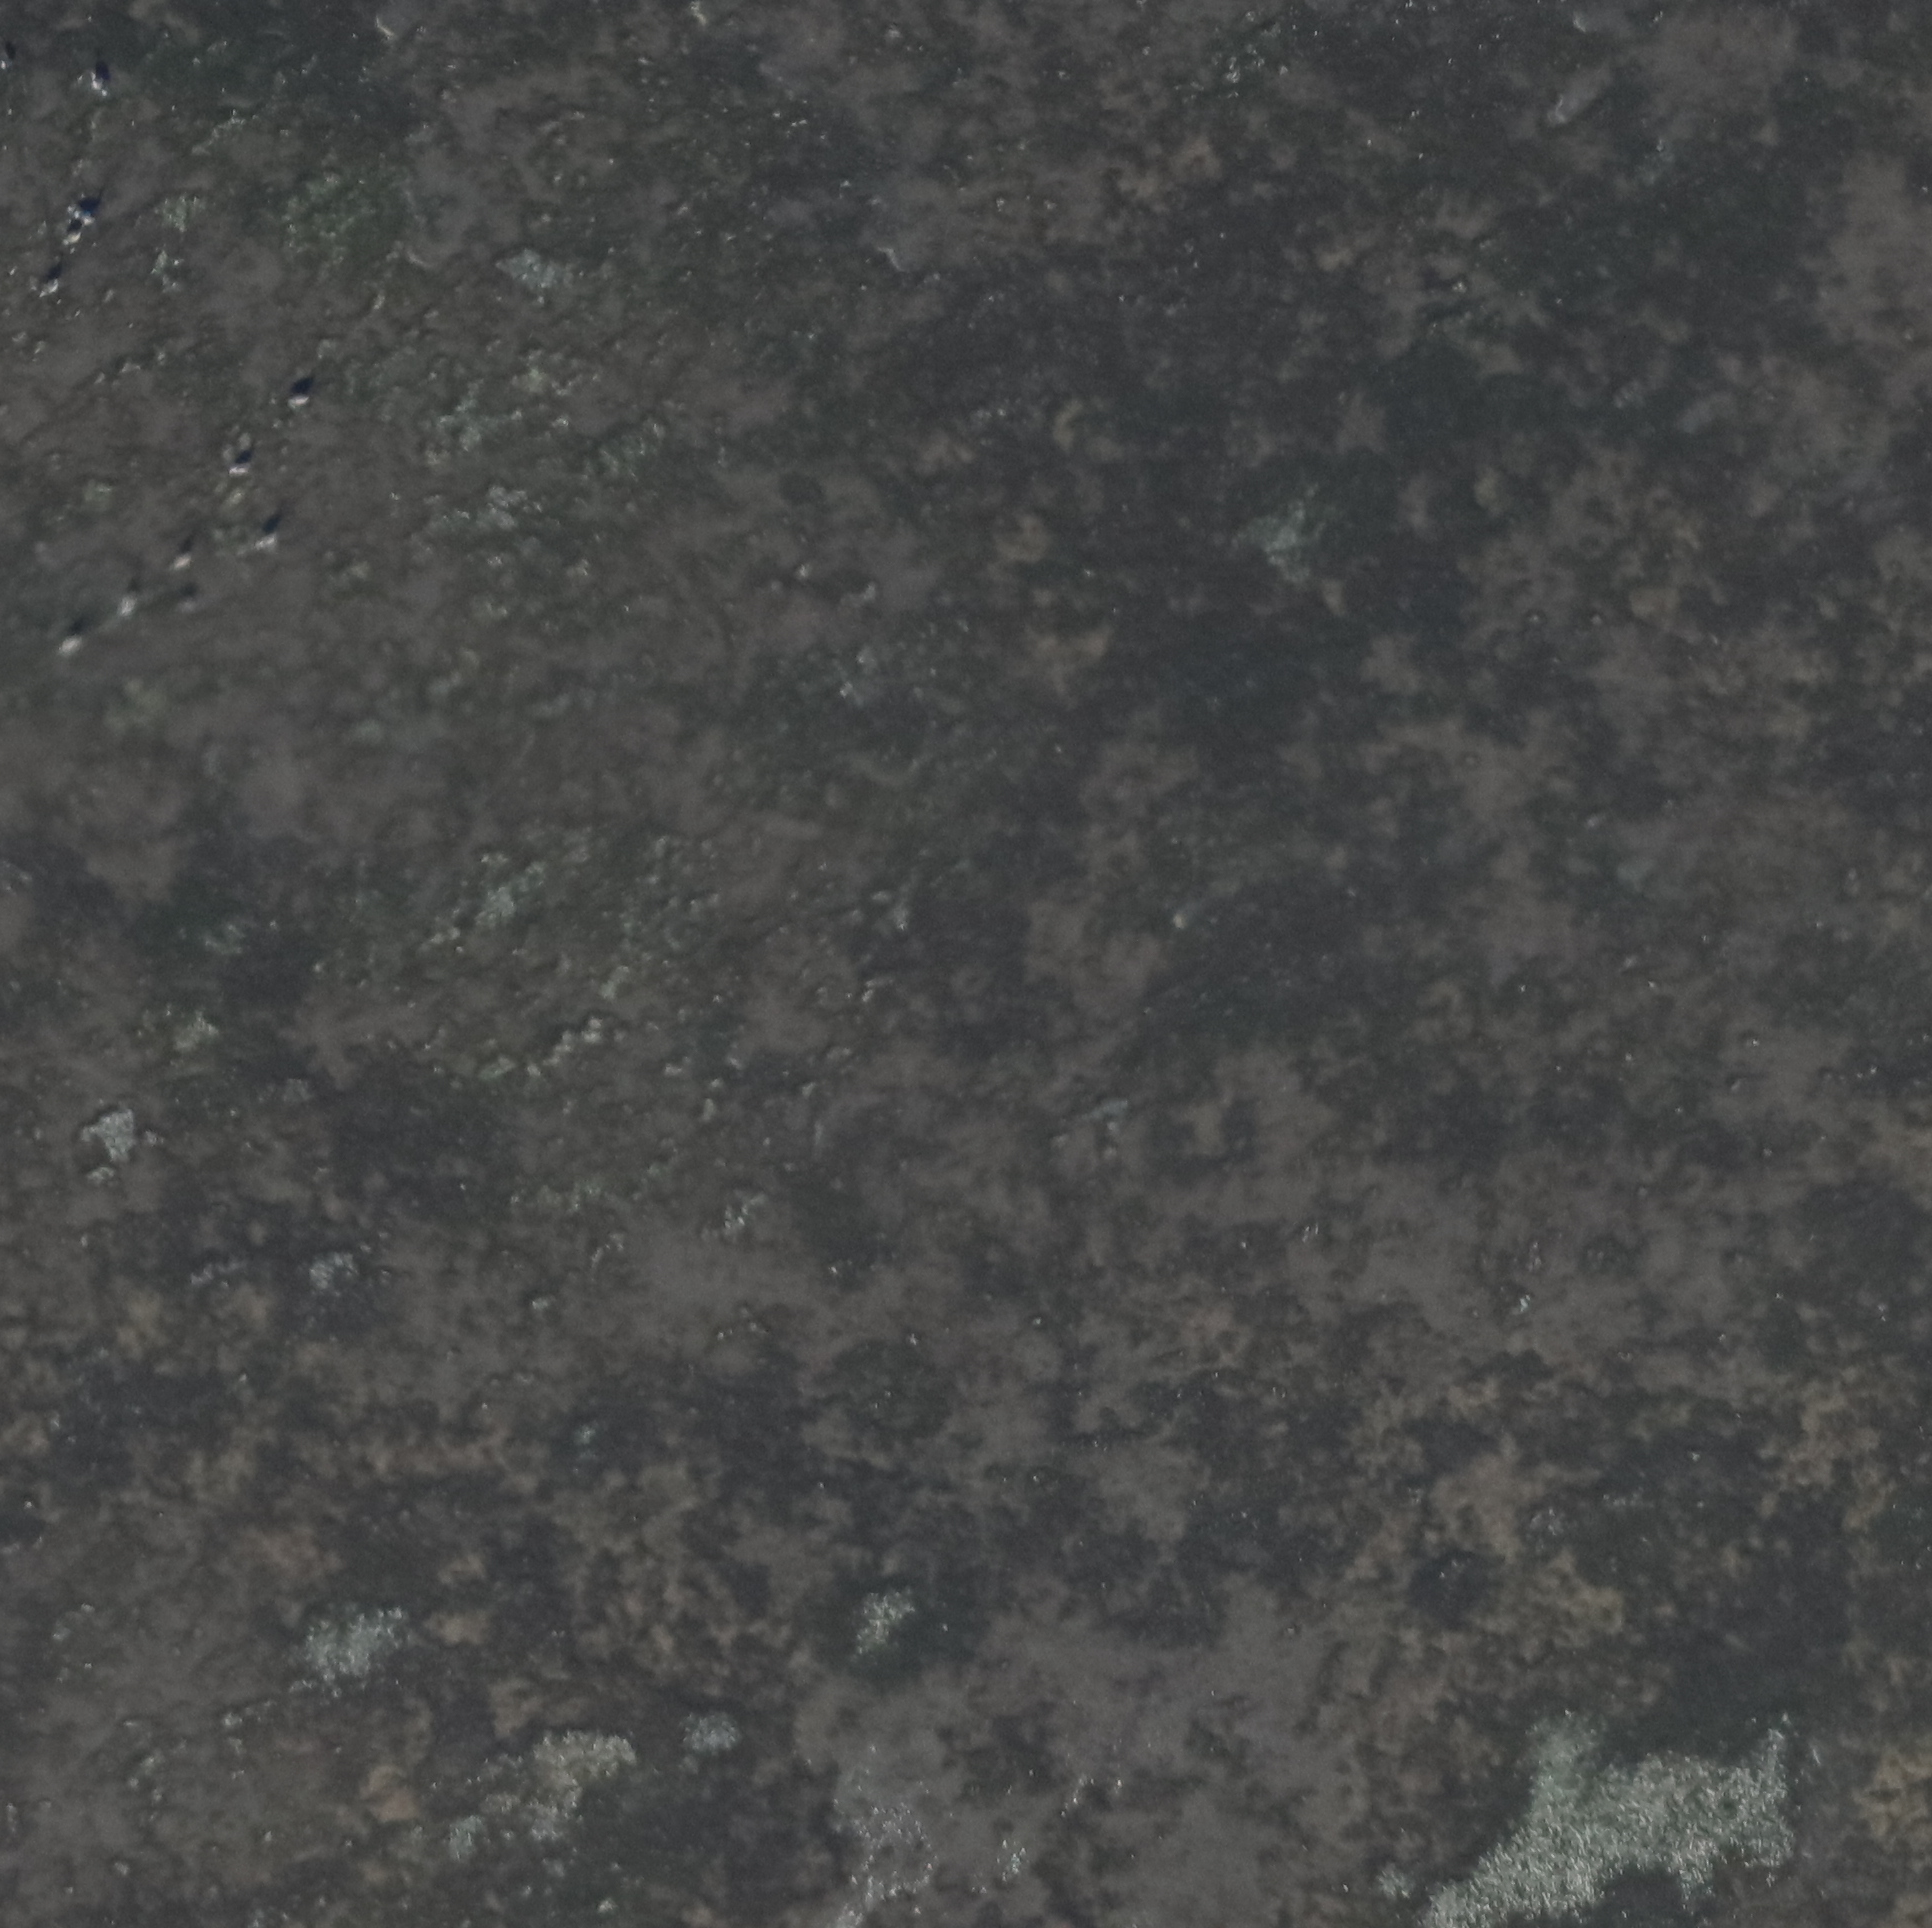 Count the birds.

12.